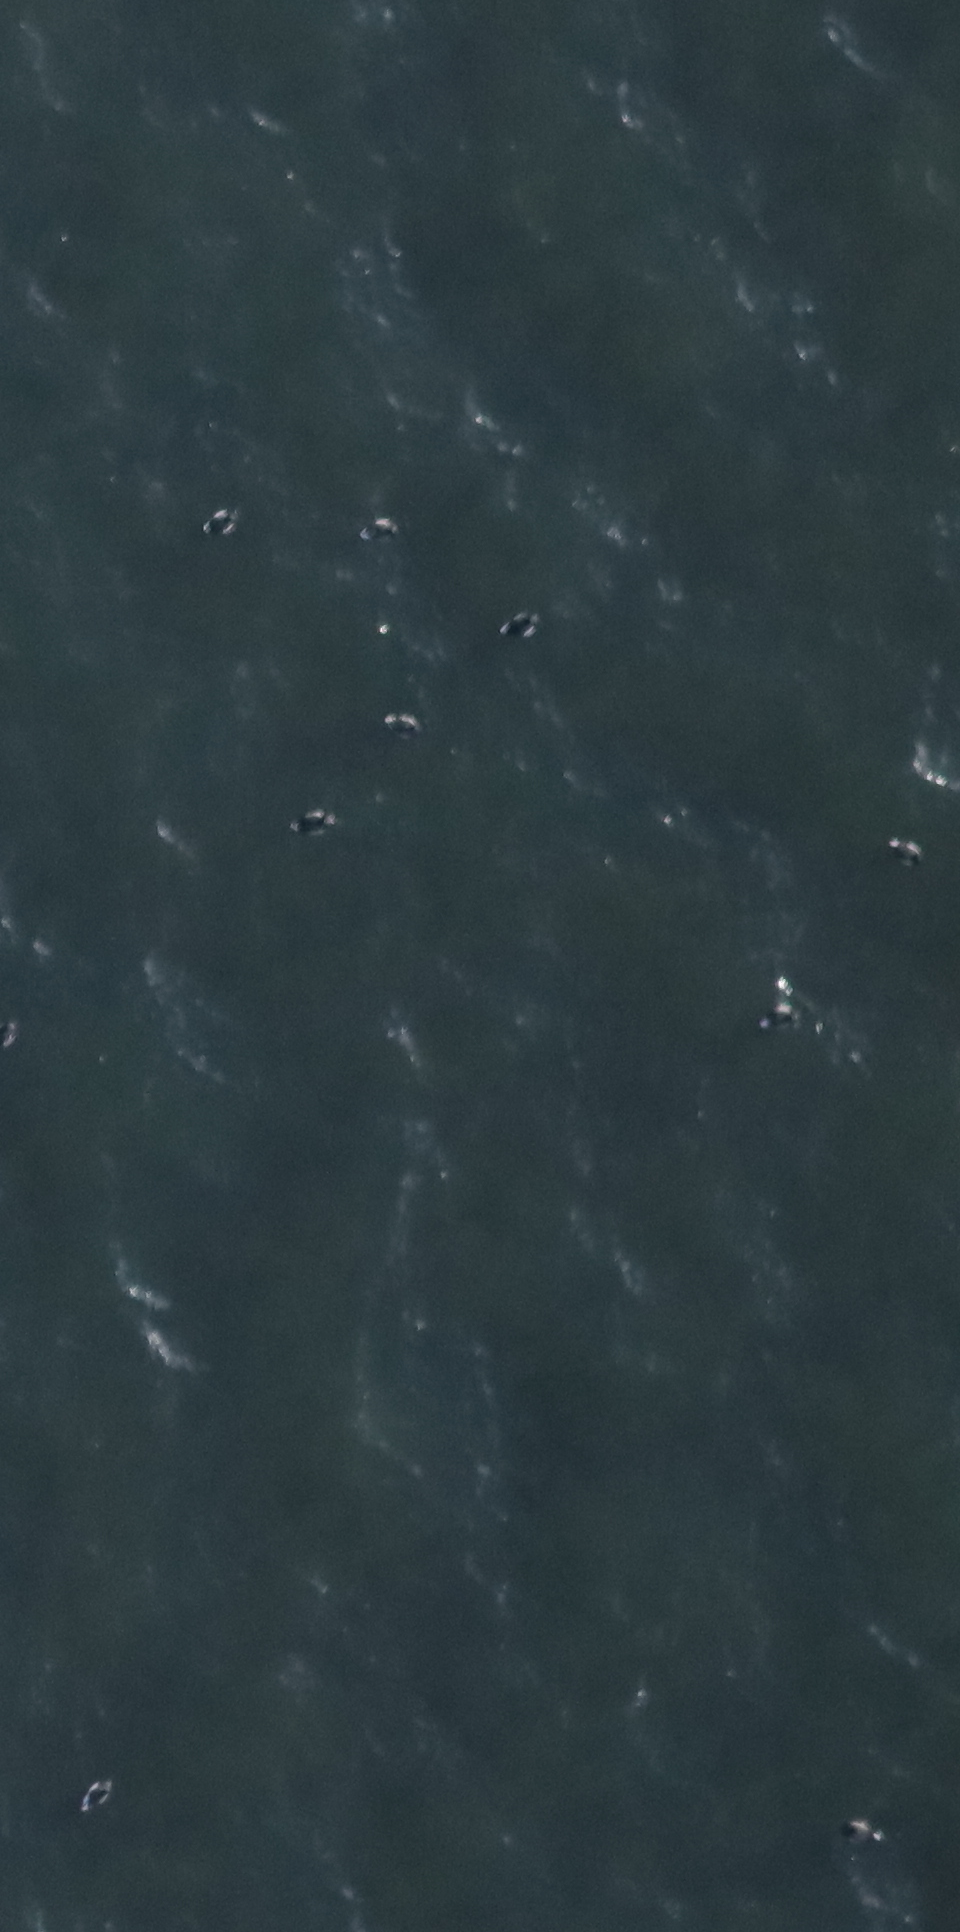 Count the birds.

10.